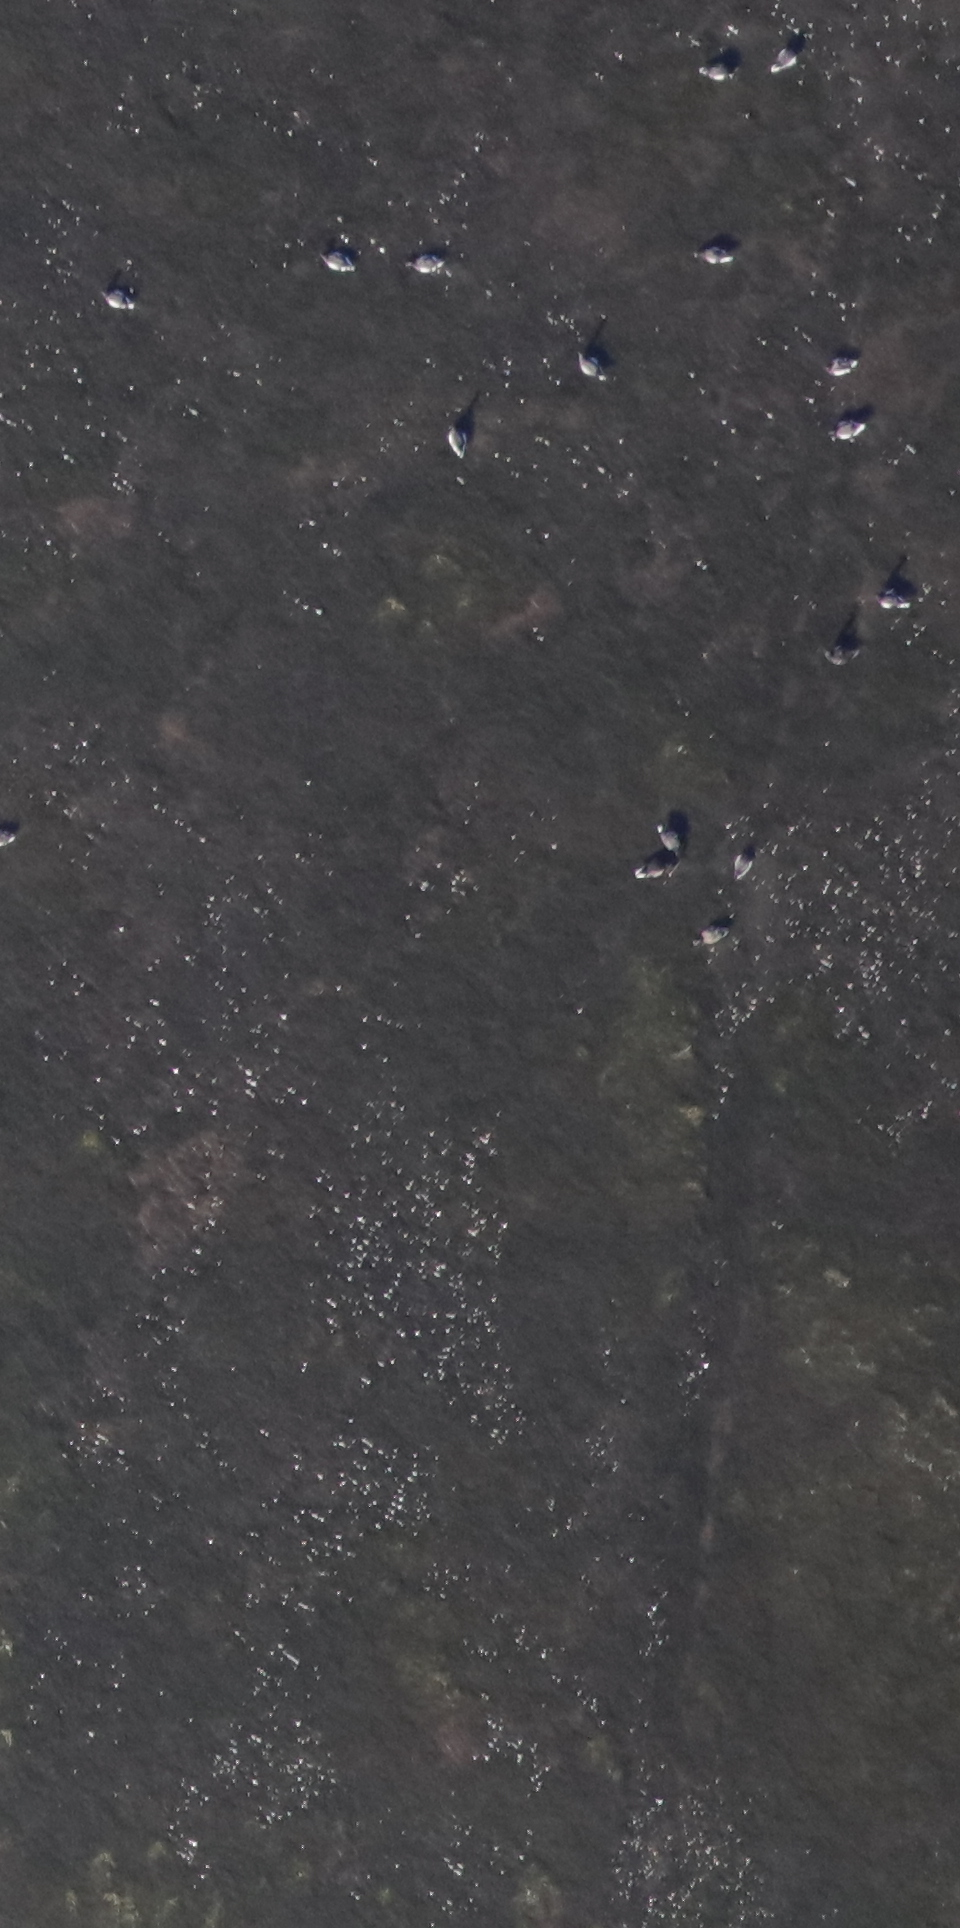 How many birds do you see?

17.